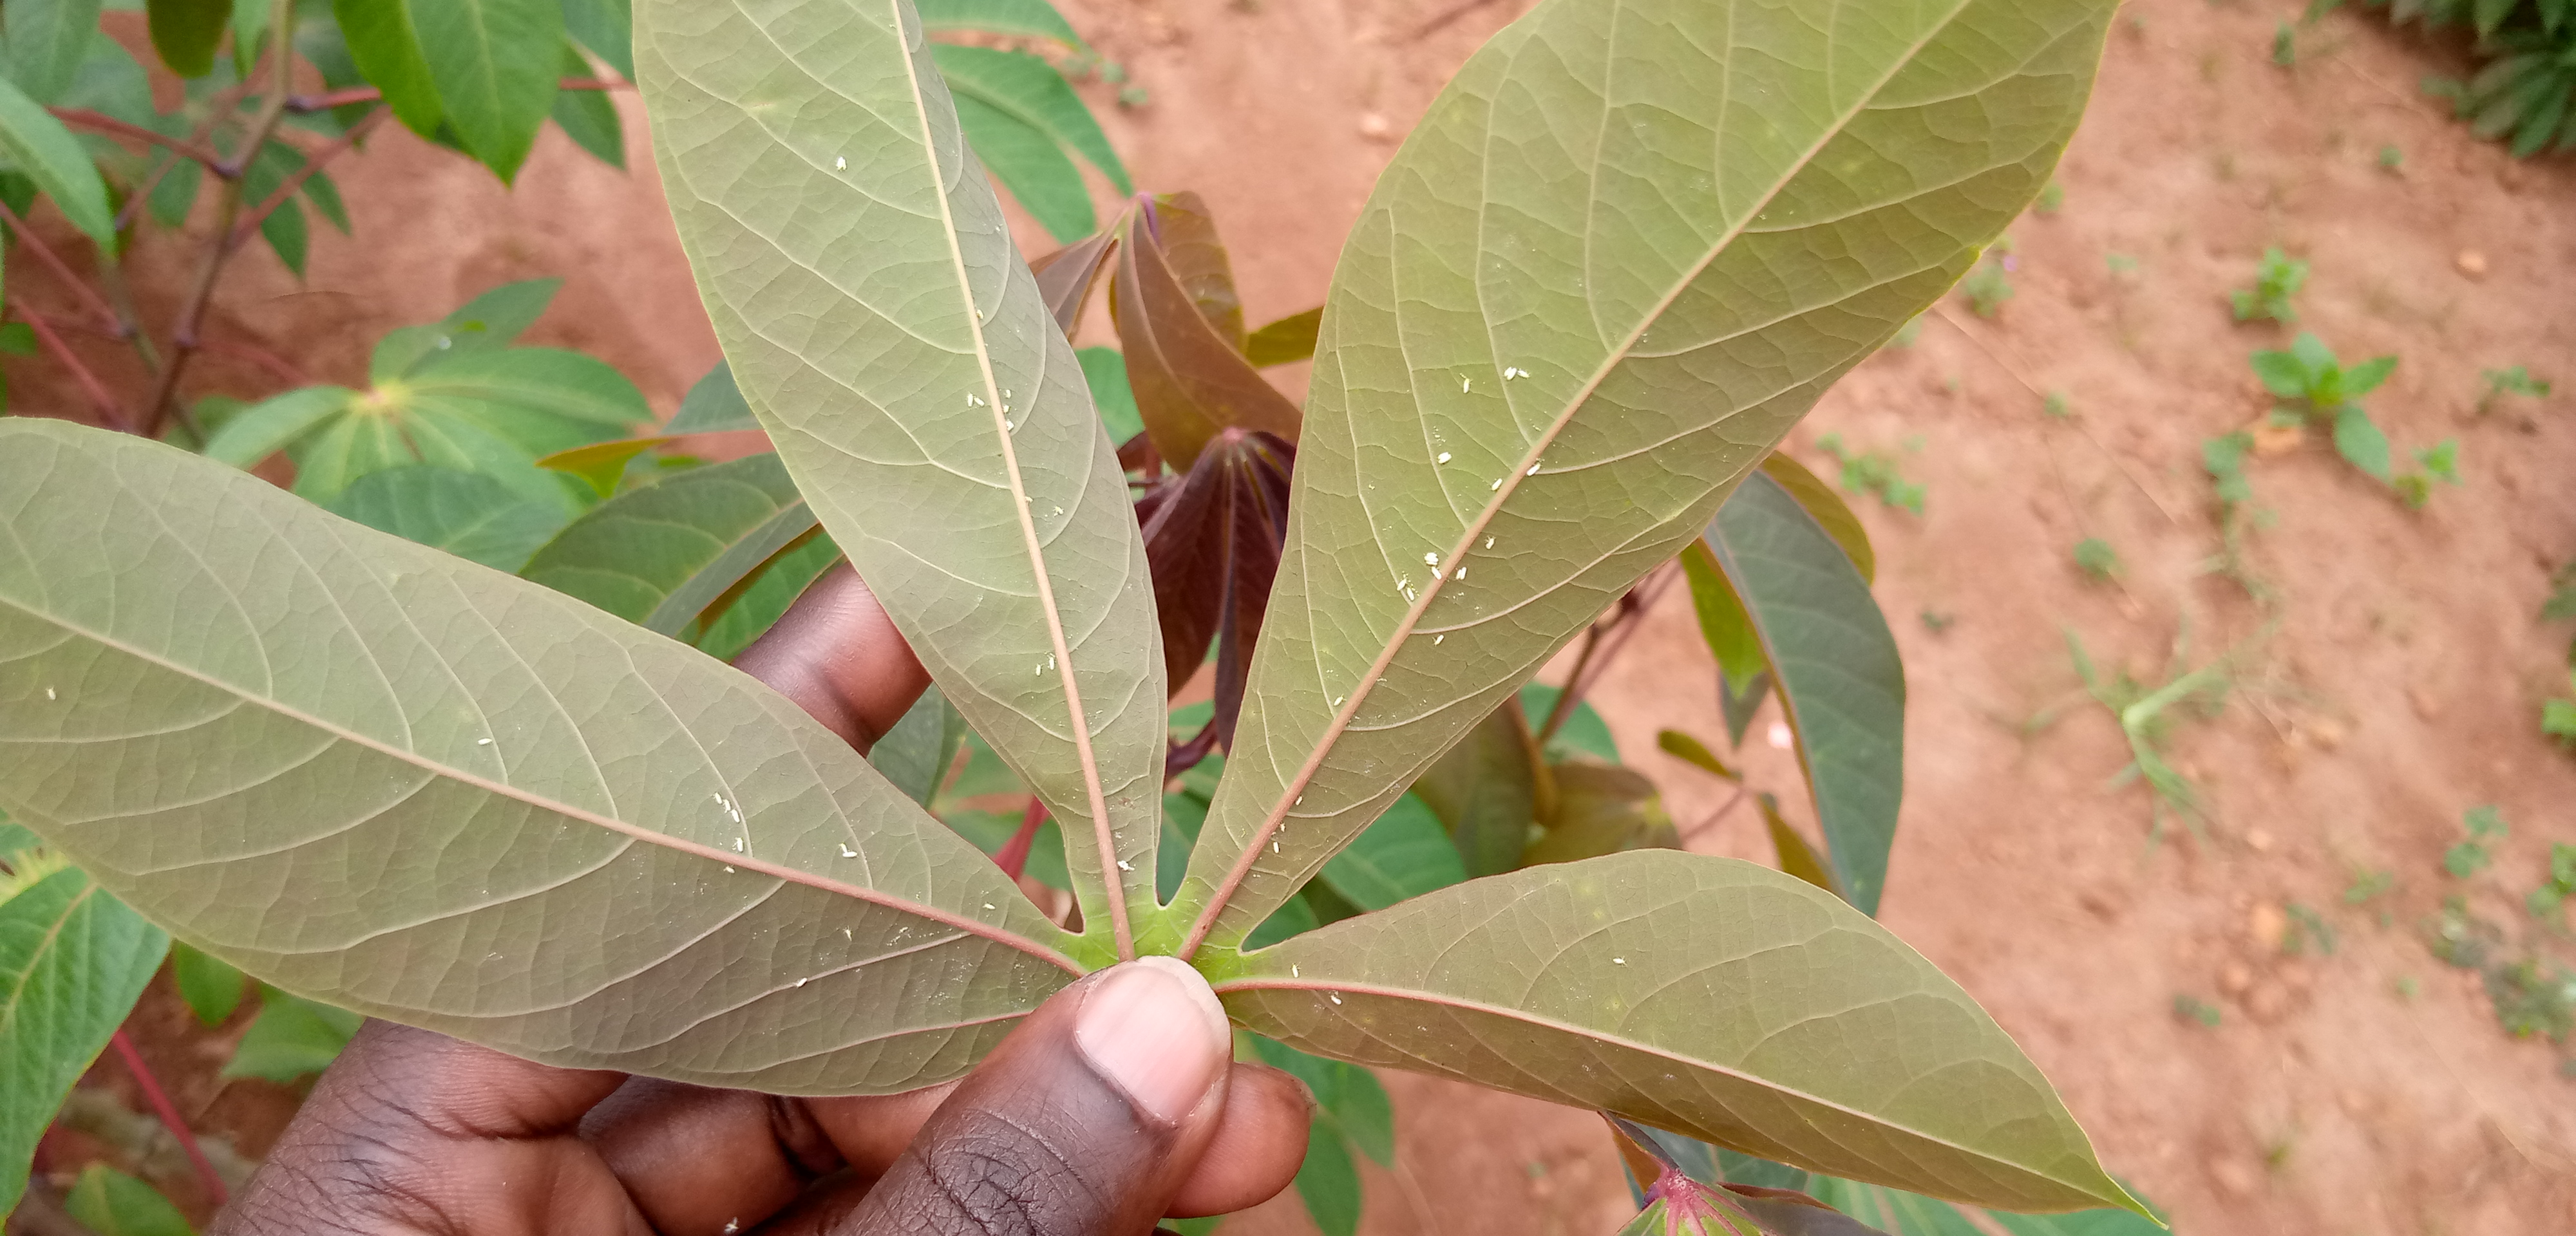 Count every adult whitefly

41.